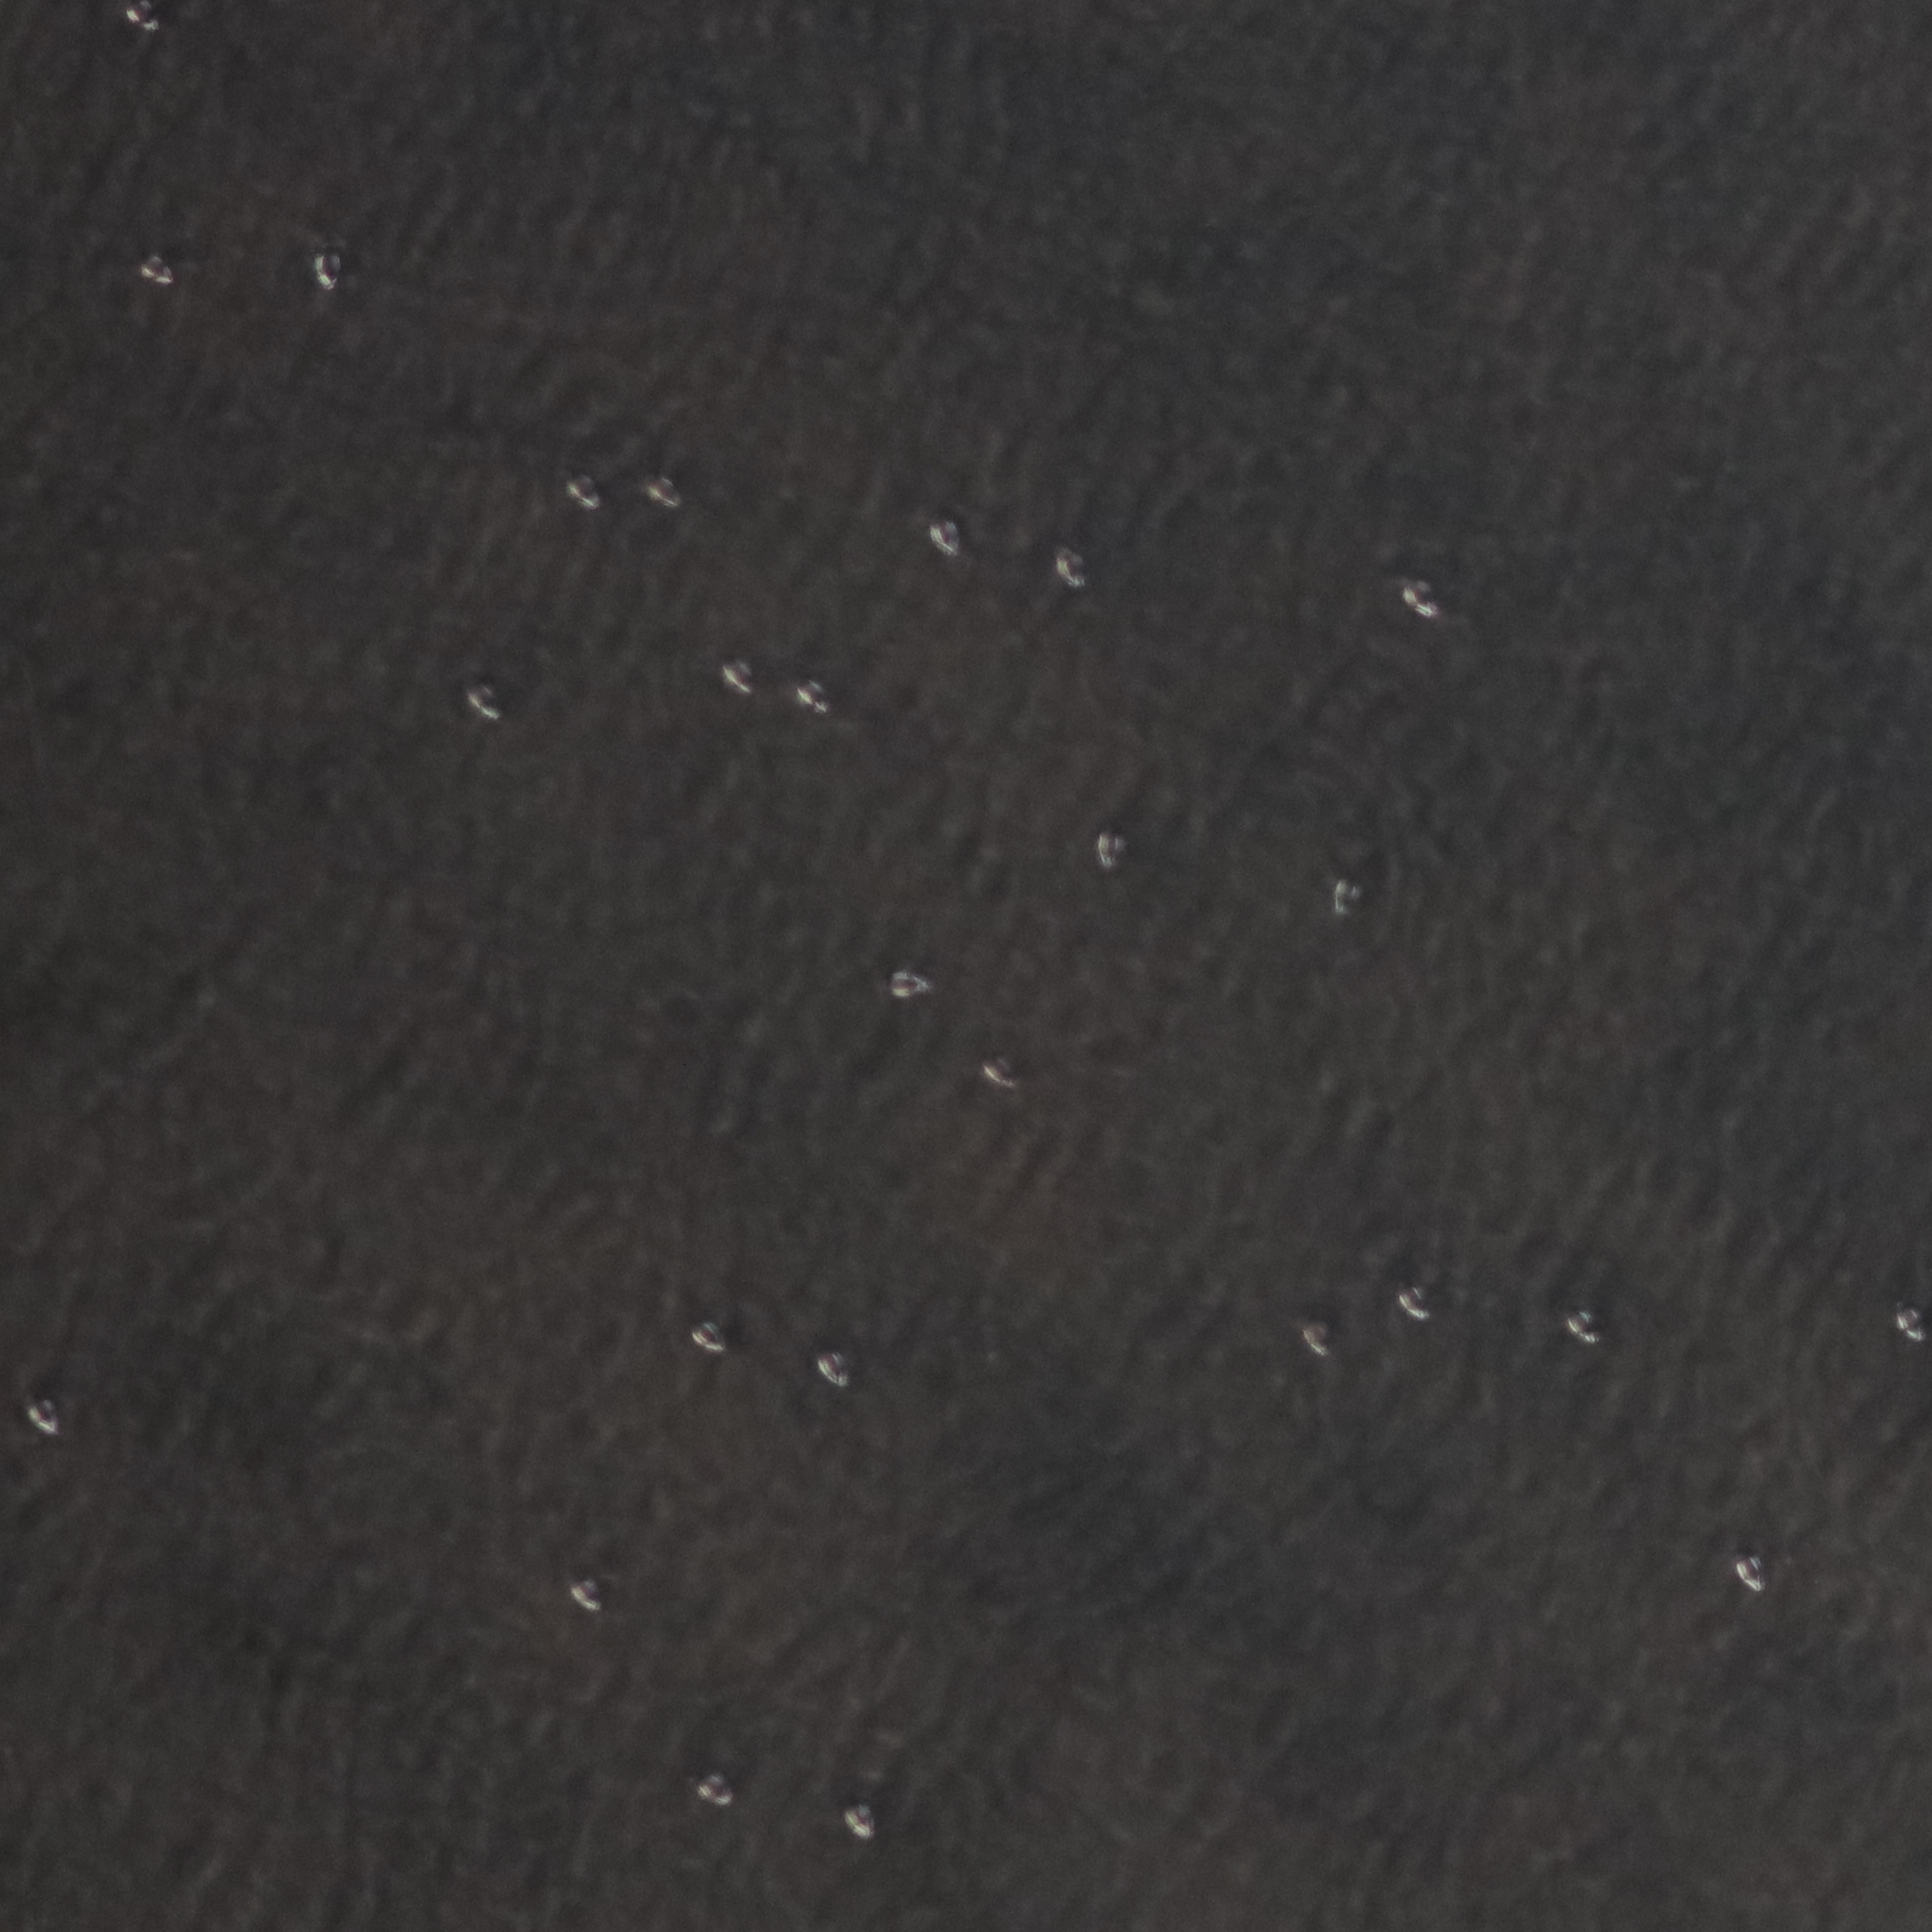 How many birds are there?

26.